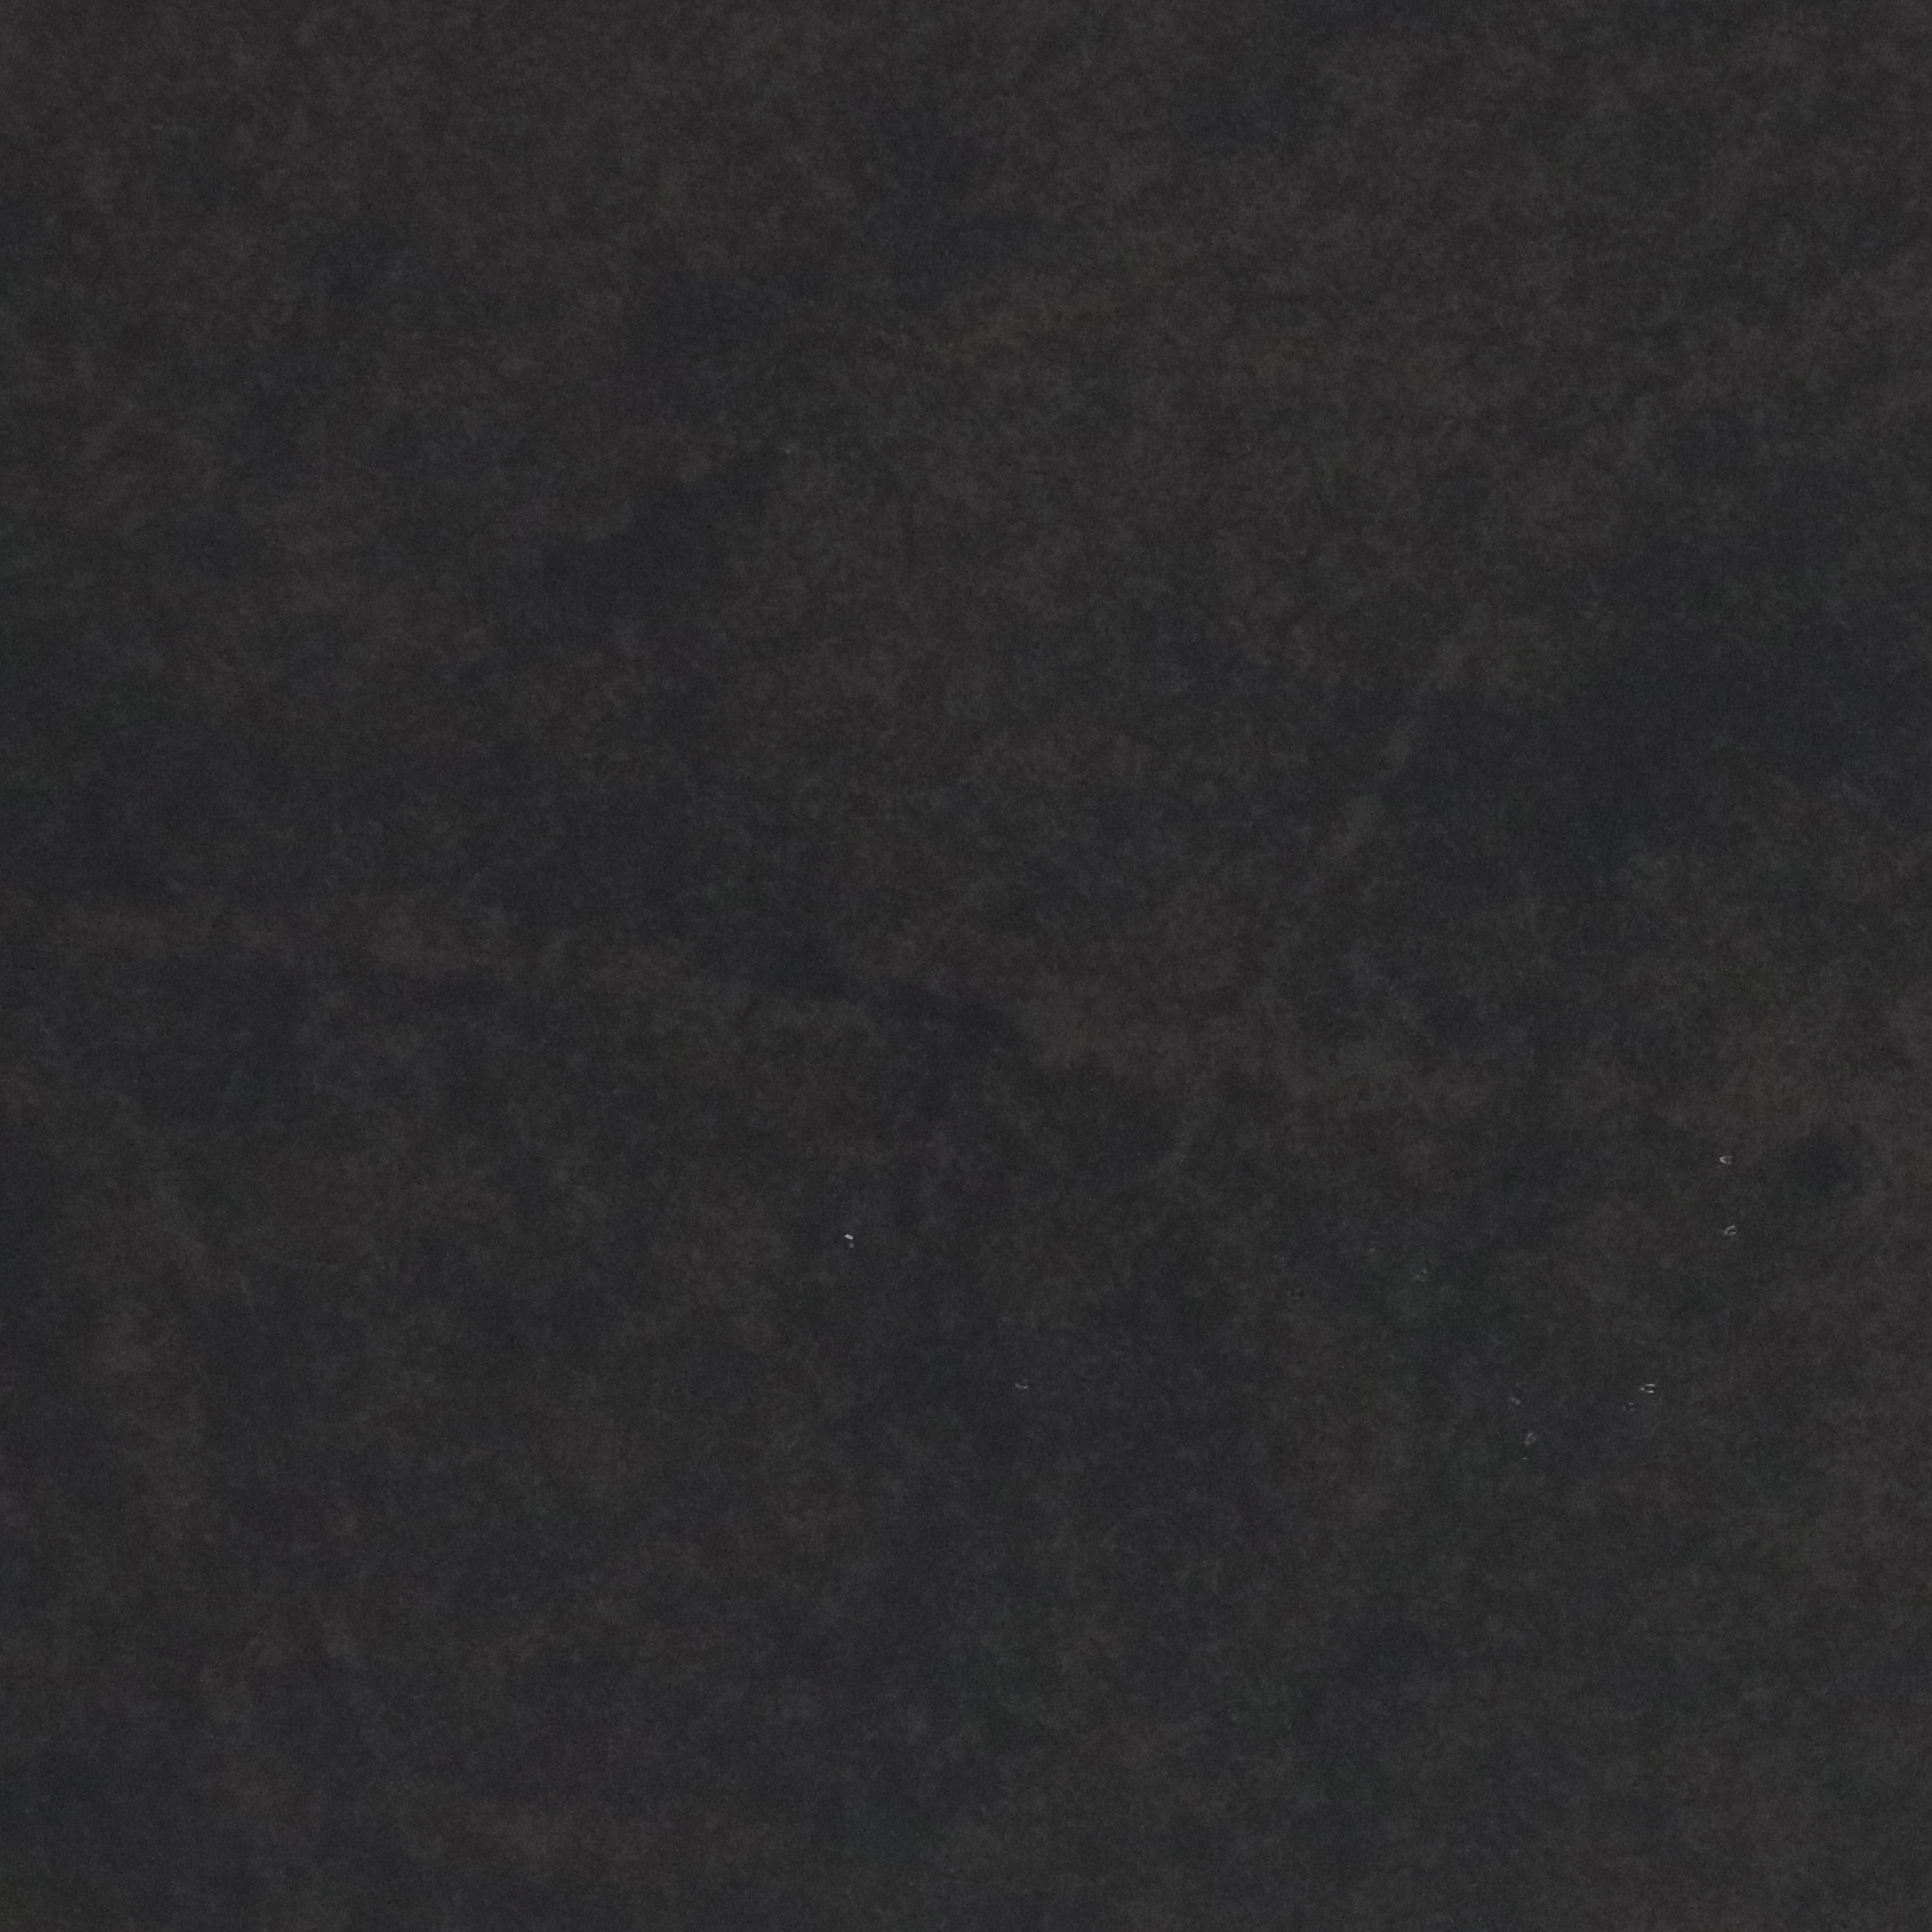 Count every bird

10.